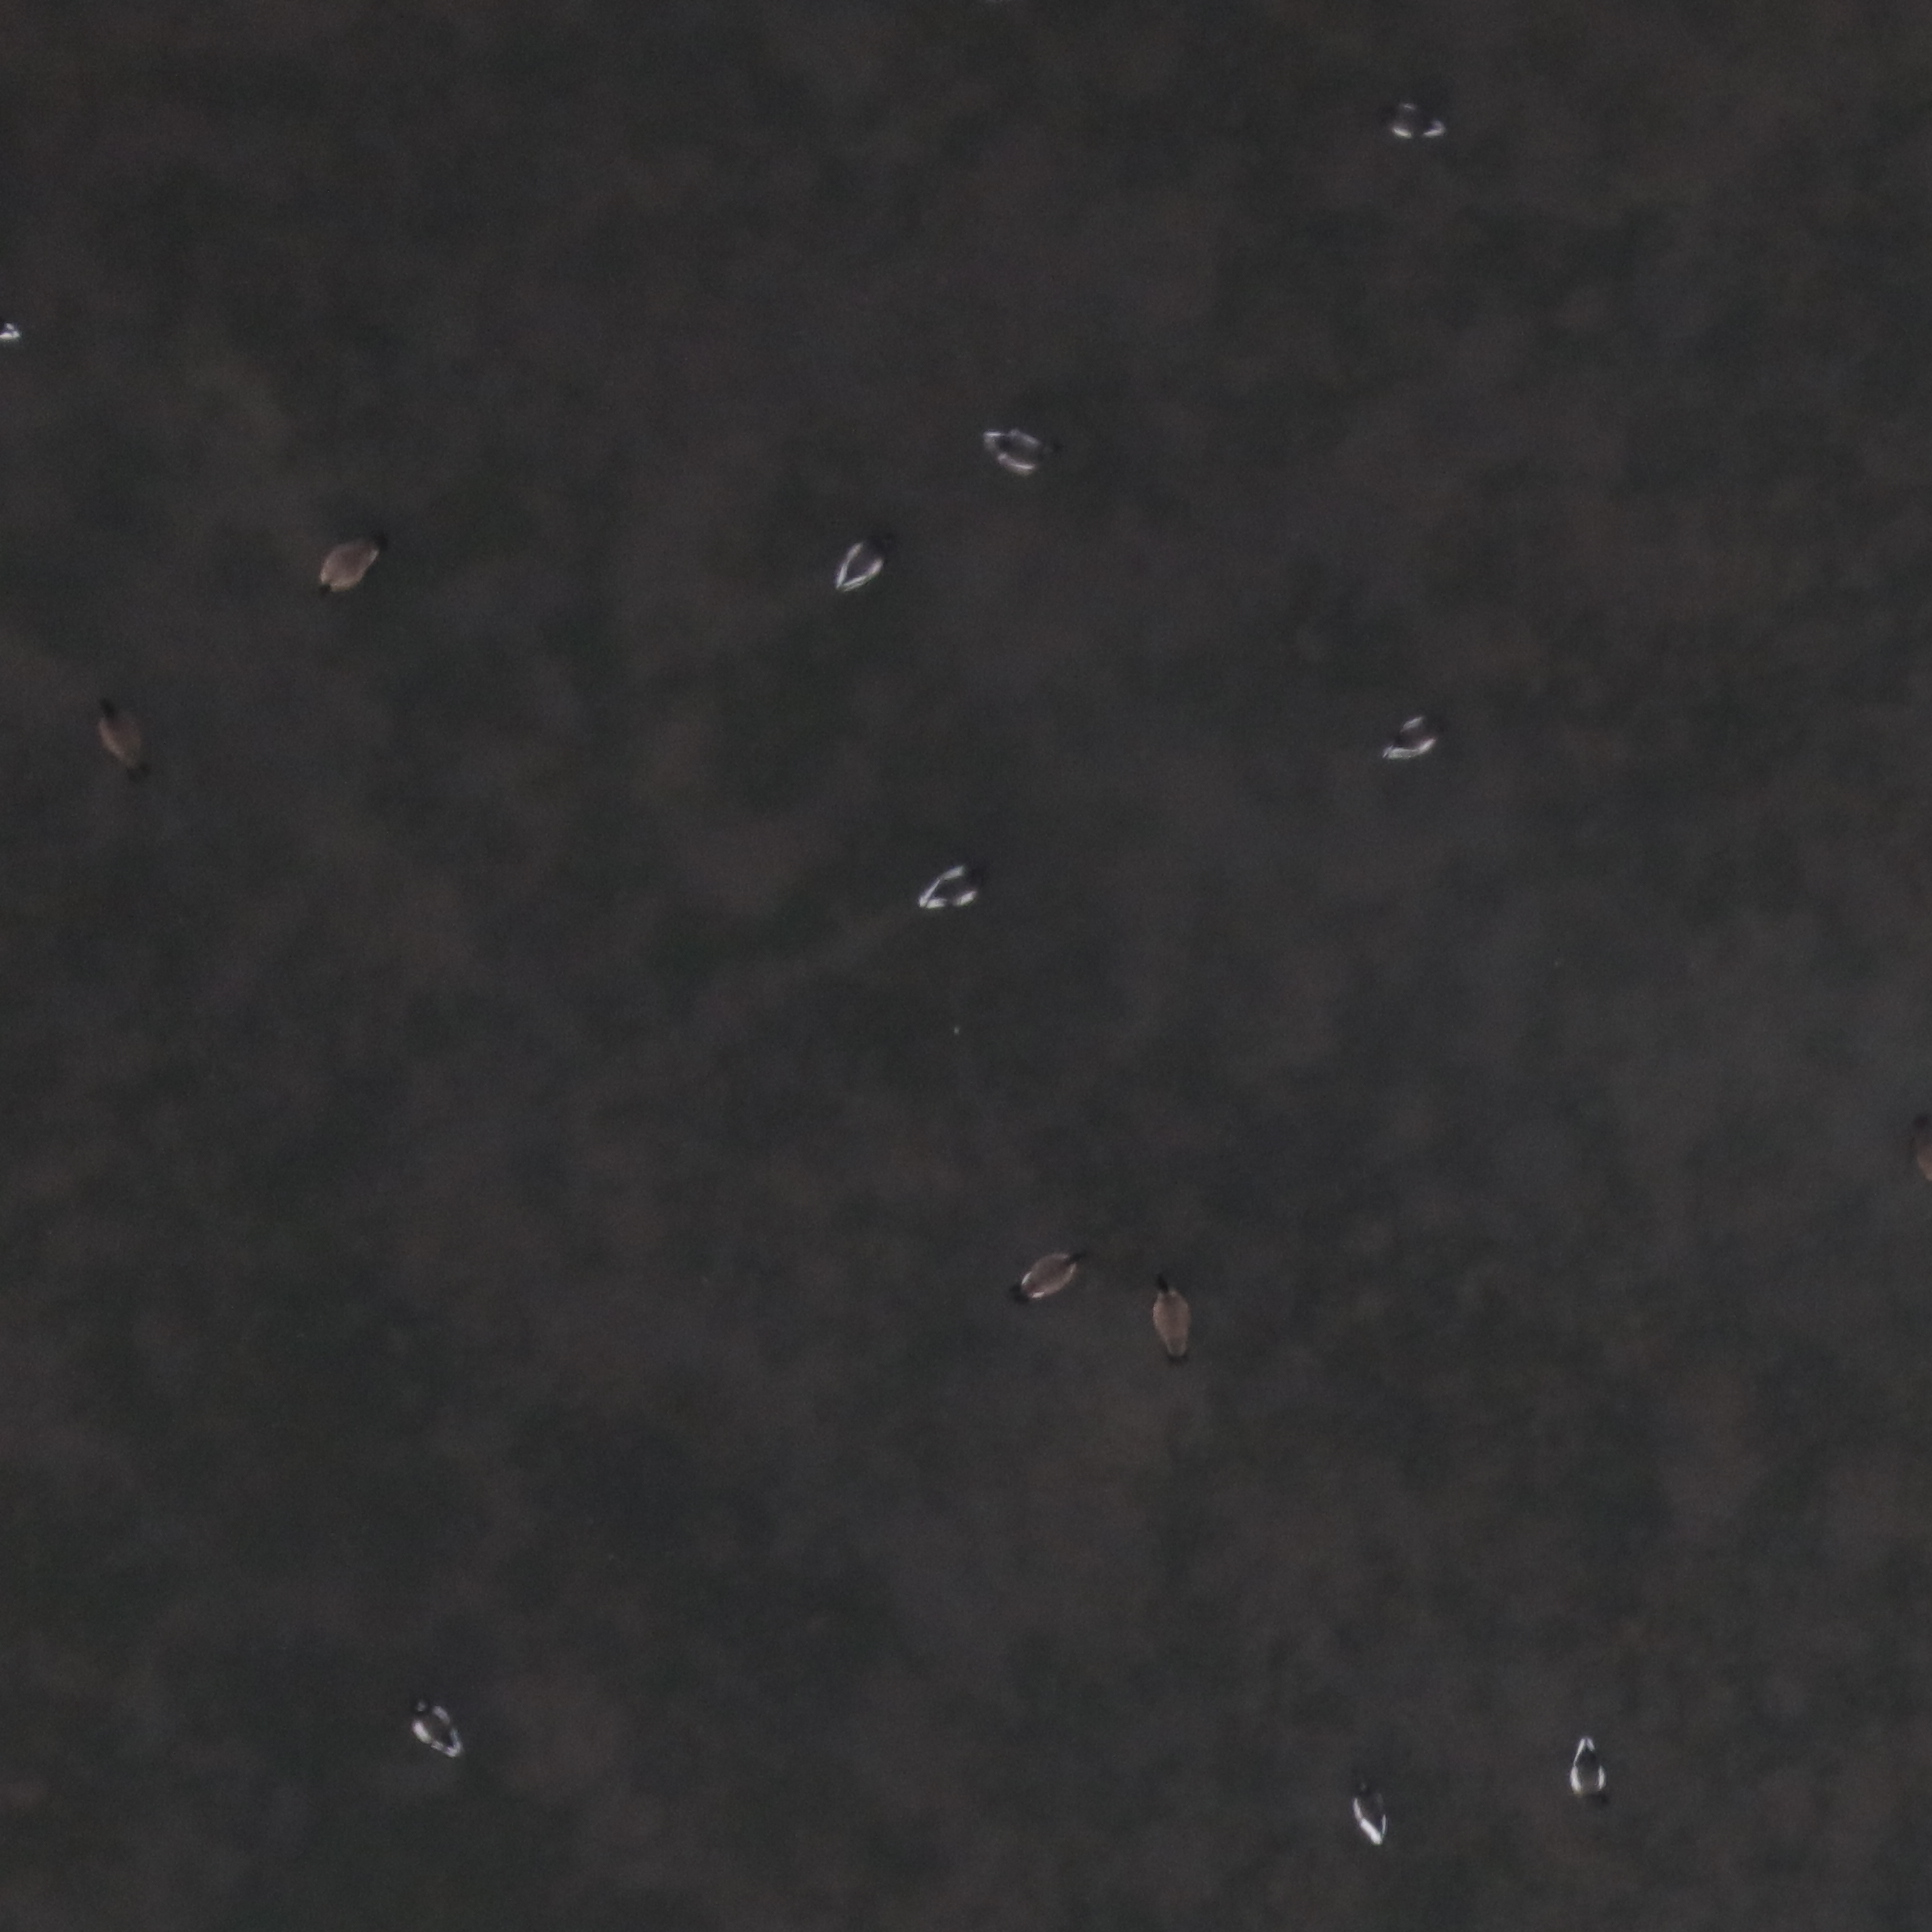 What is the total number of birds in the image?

12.